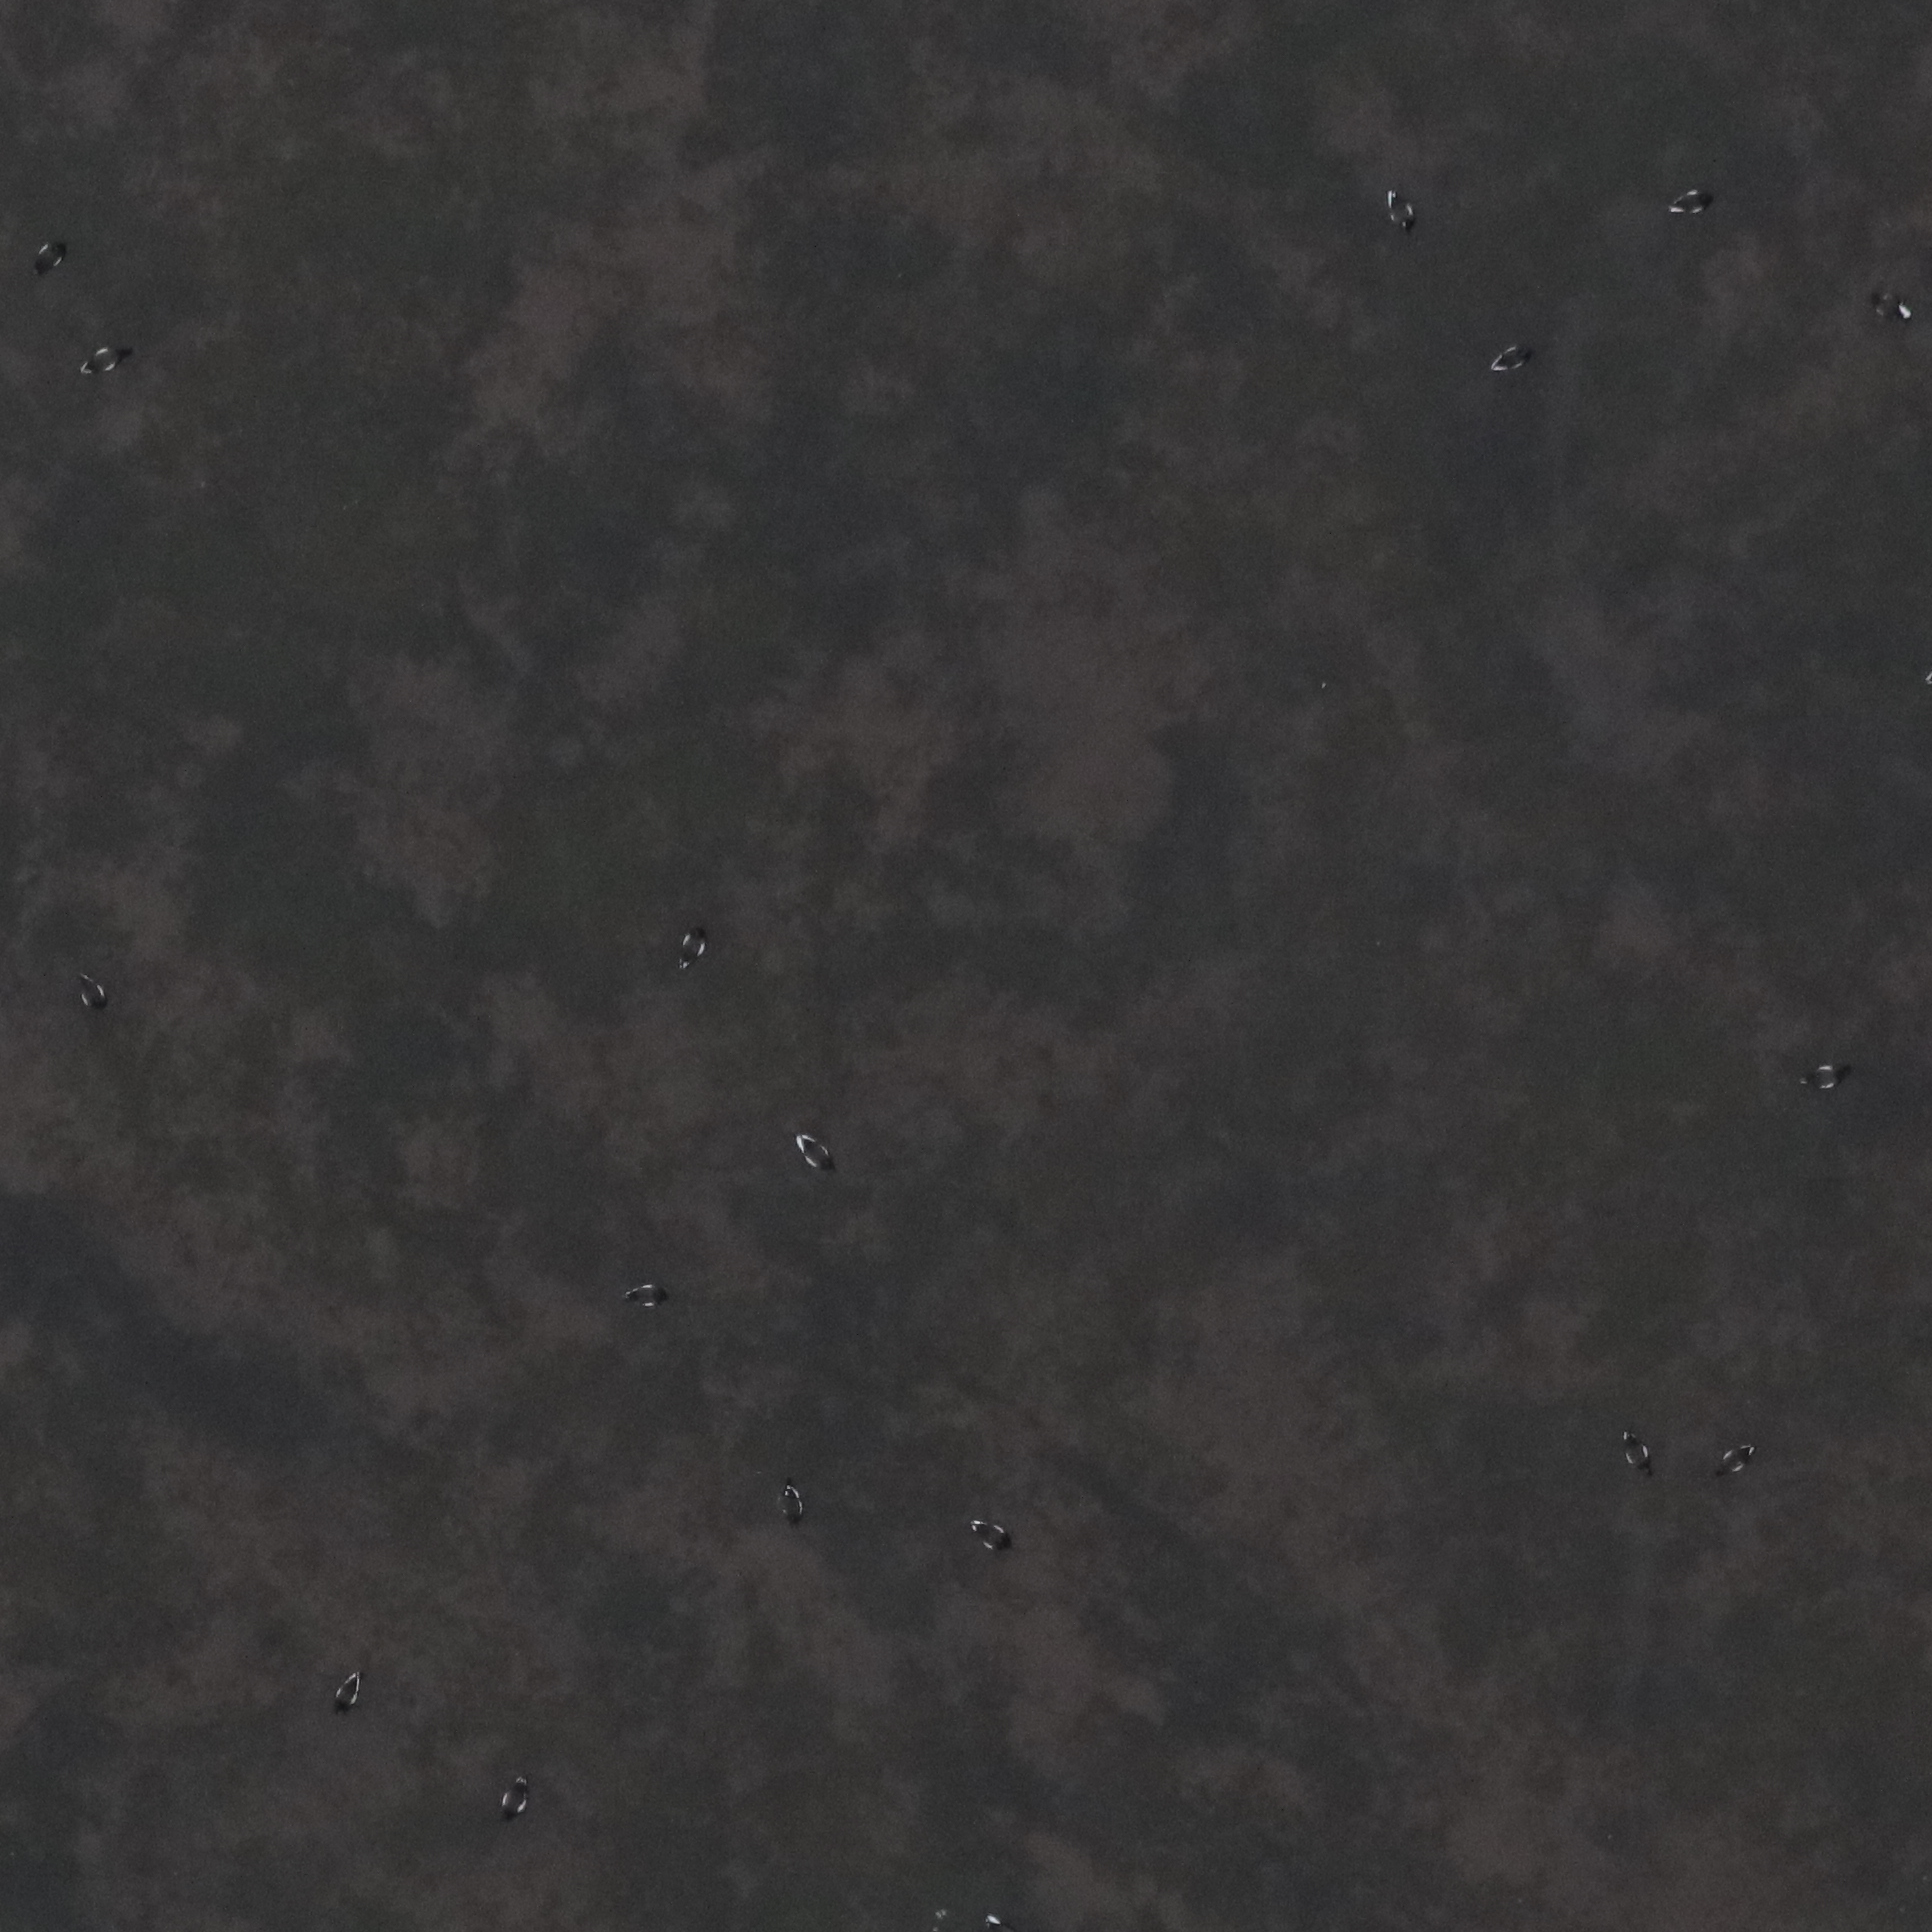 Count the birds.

17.